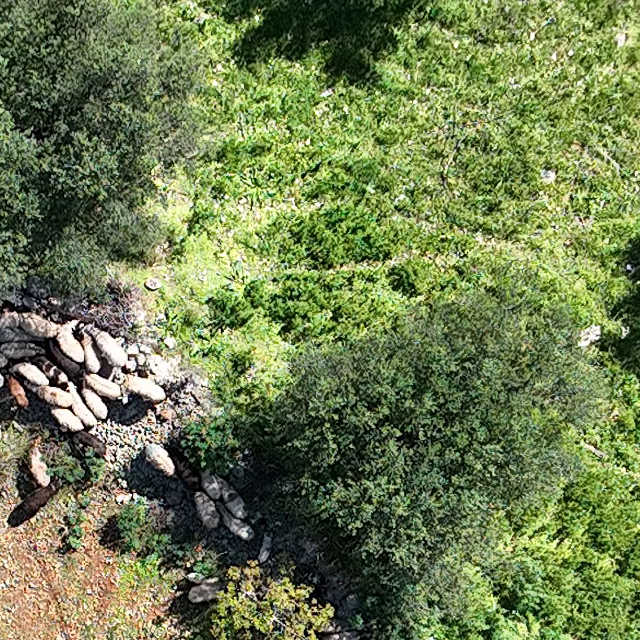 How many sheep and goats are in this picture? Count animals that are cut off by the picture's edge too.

32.